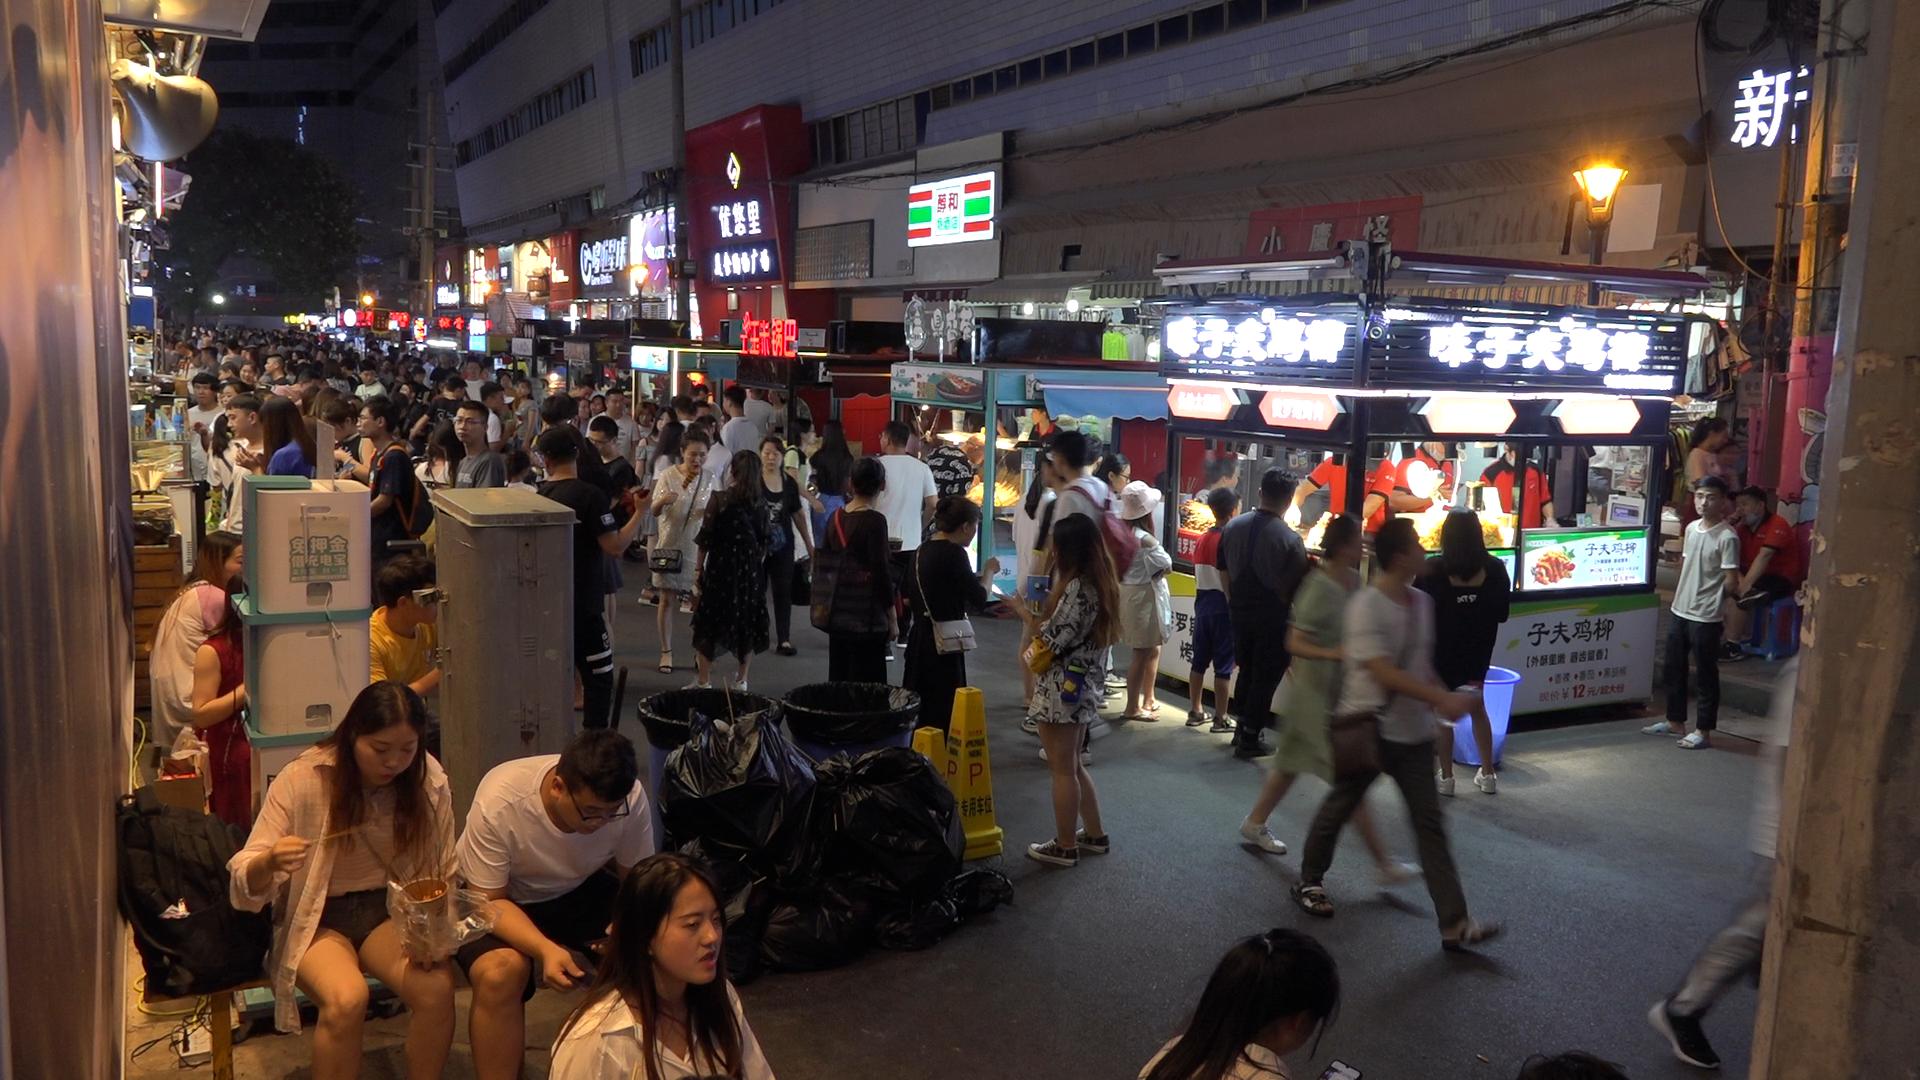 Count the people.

147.